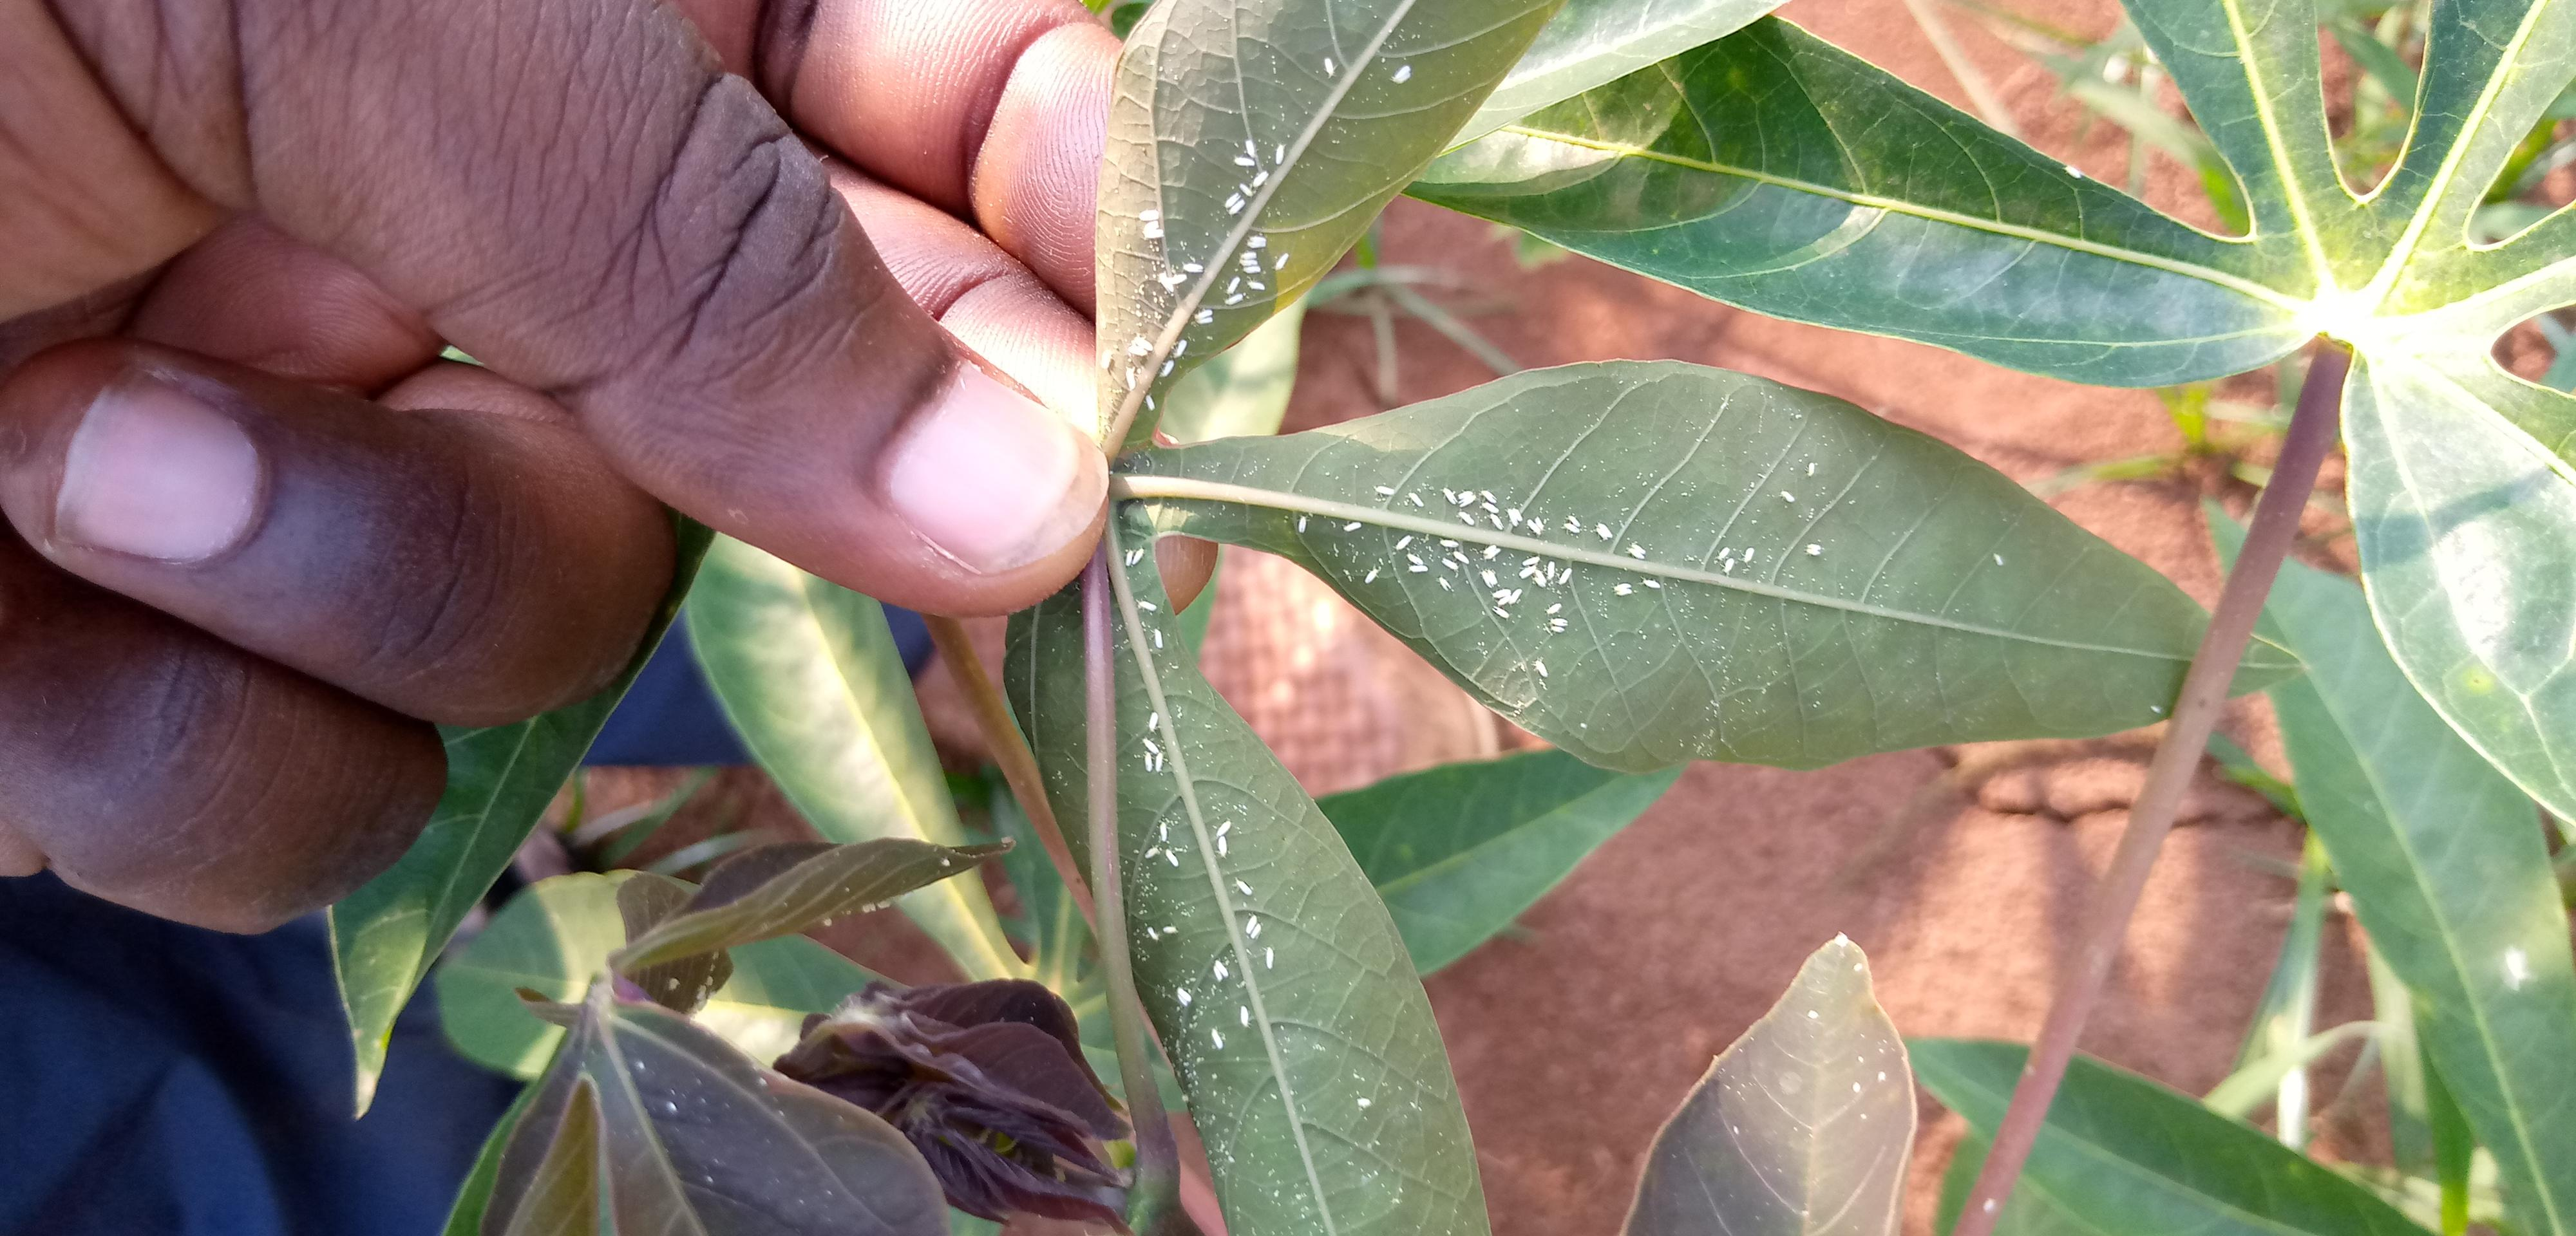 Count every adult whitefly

136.